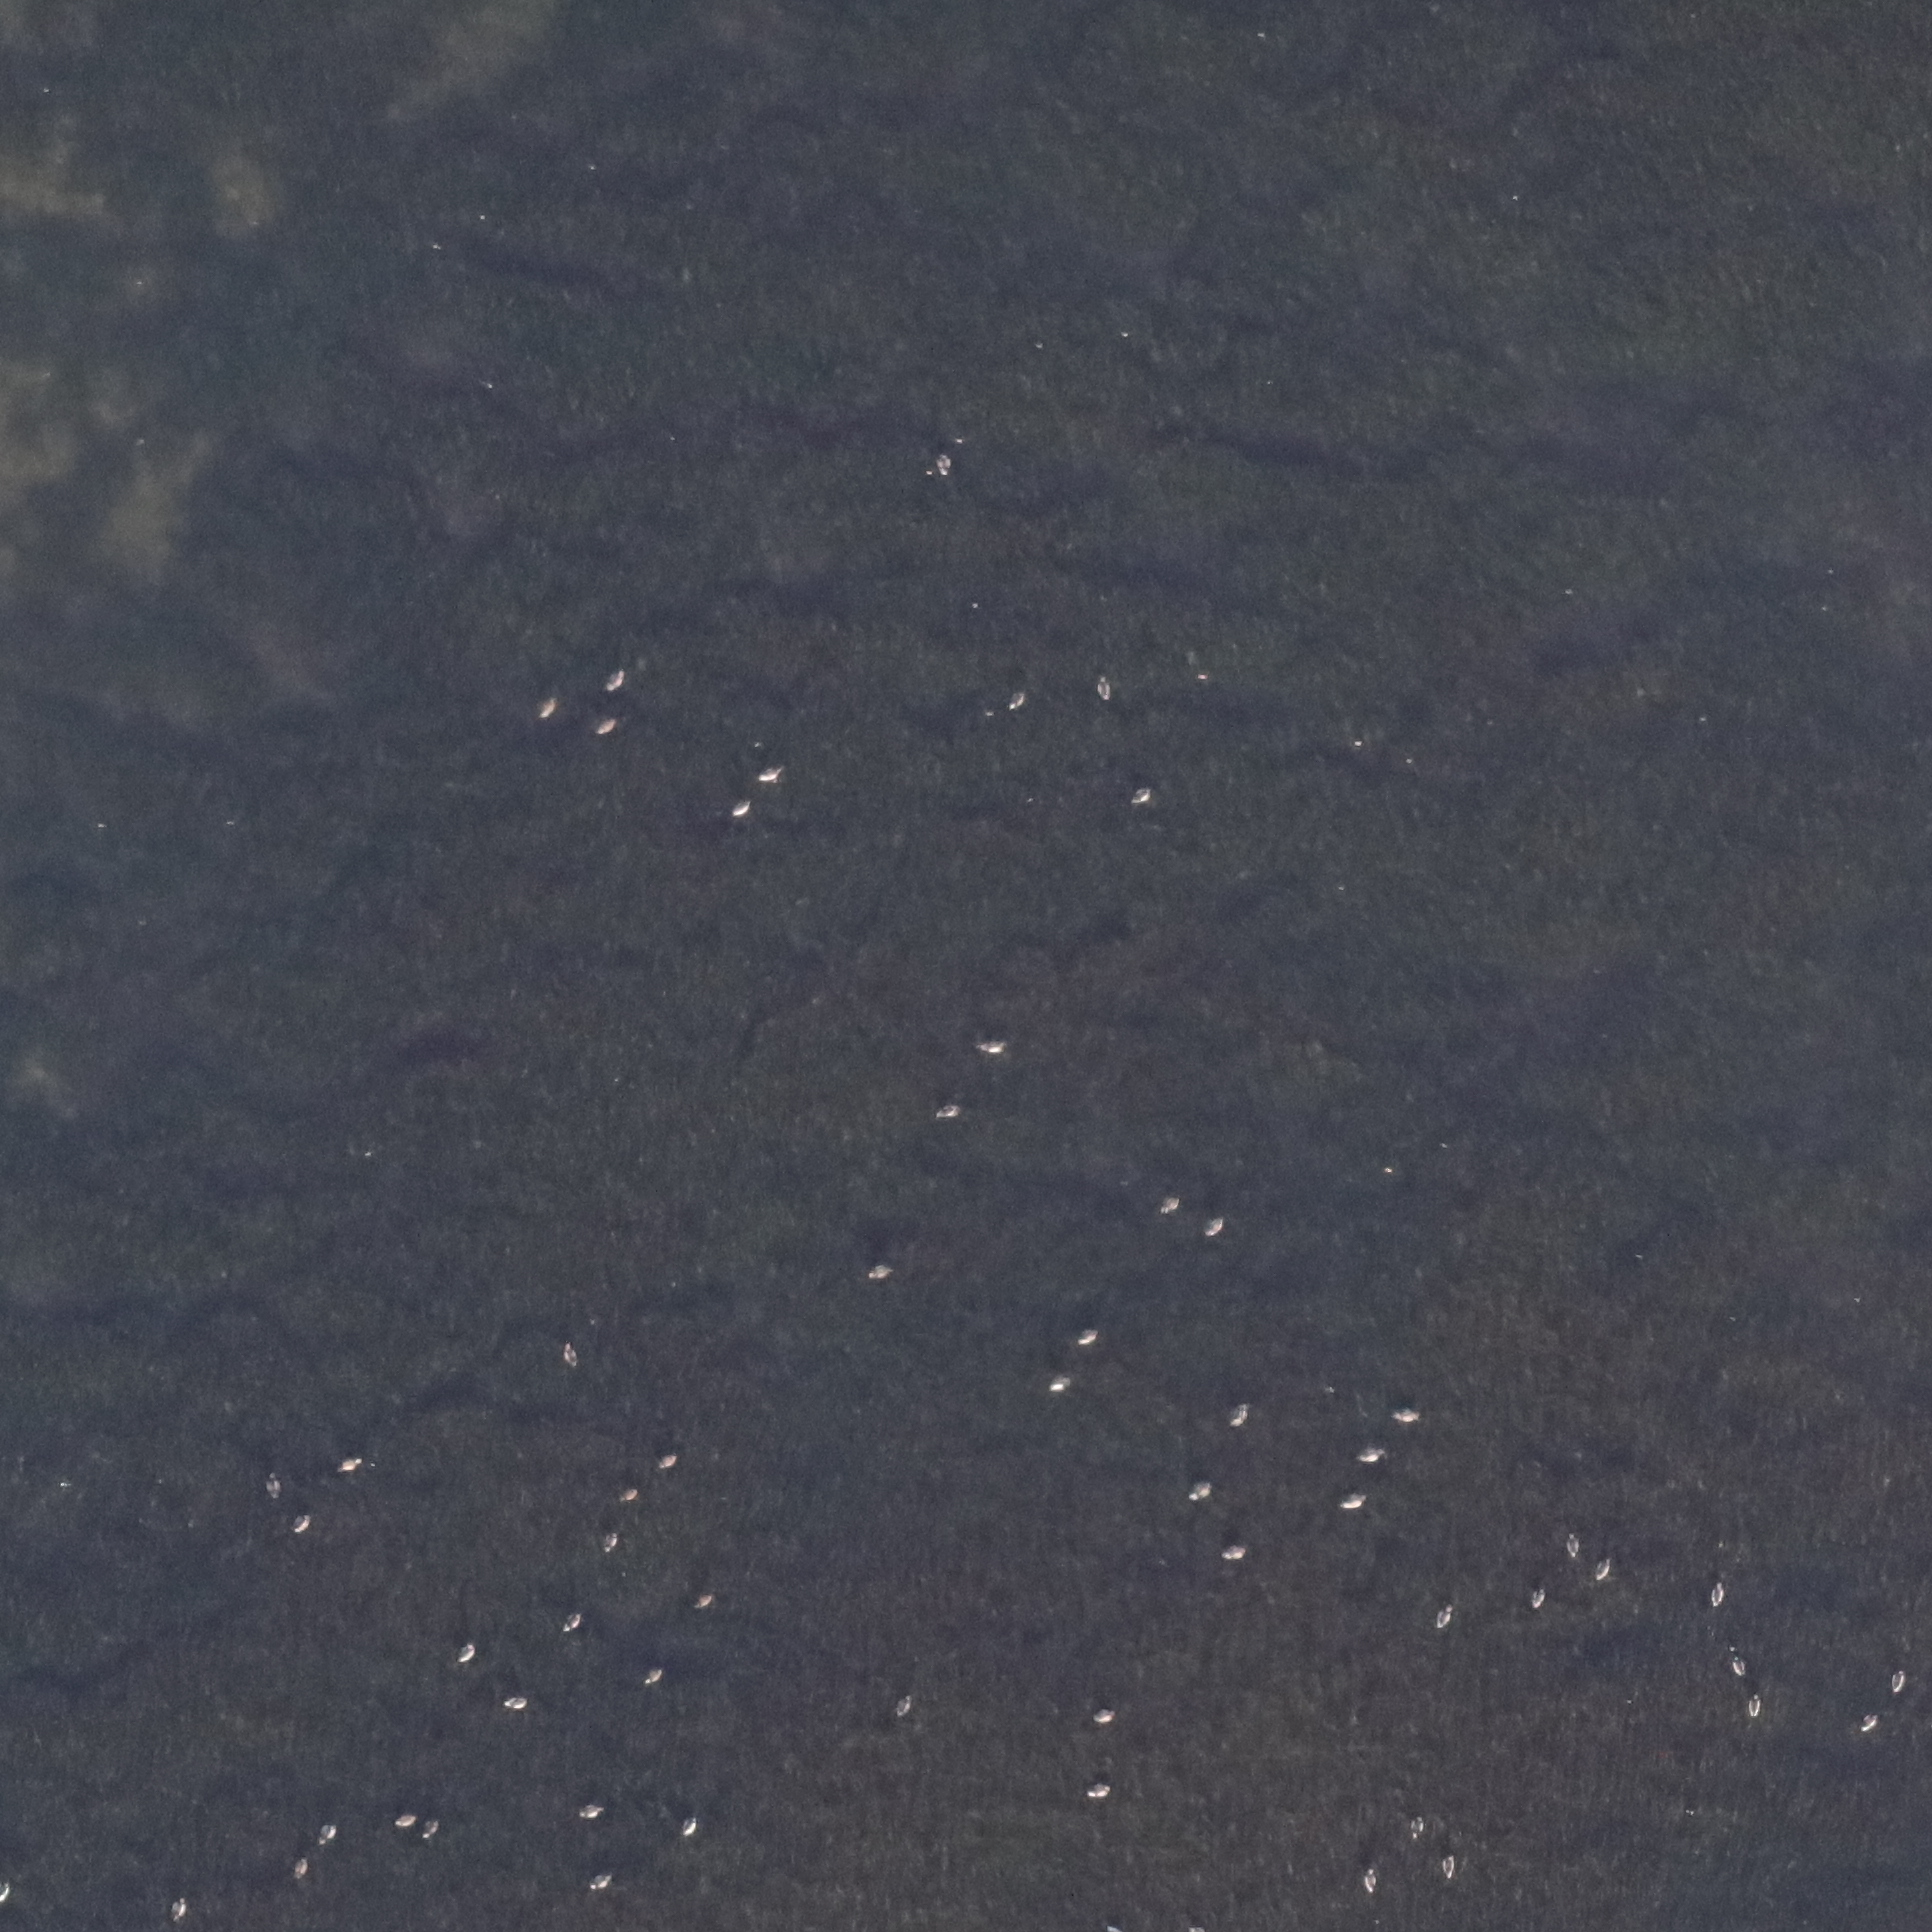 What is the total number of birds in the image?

59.